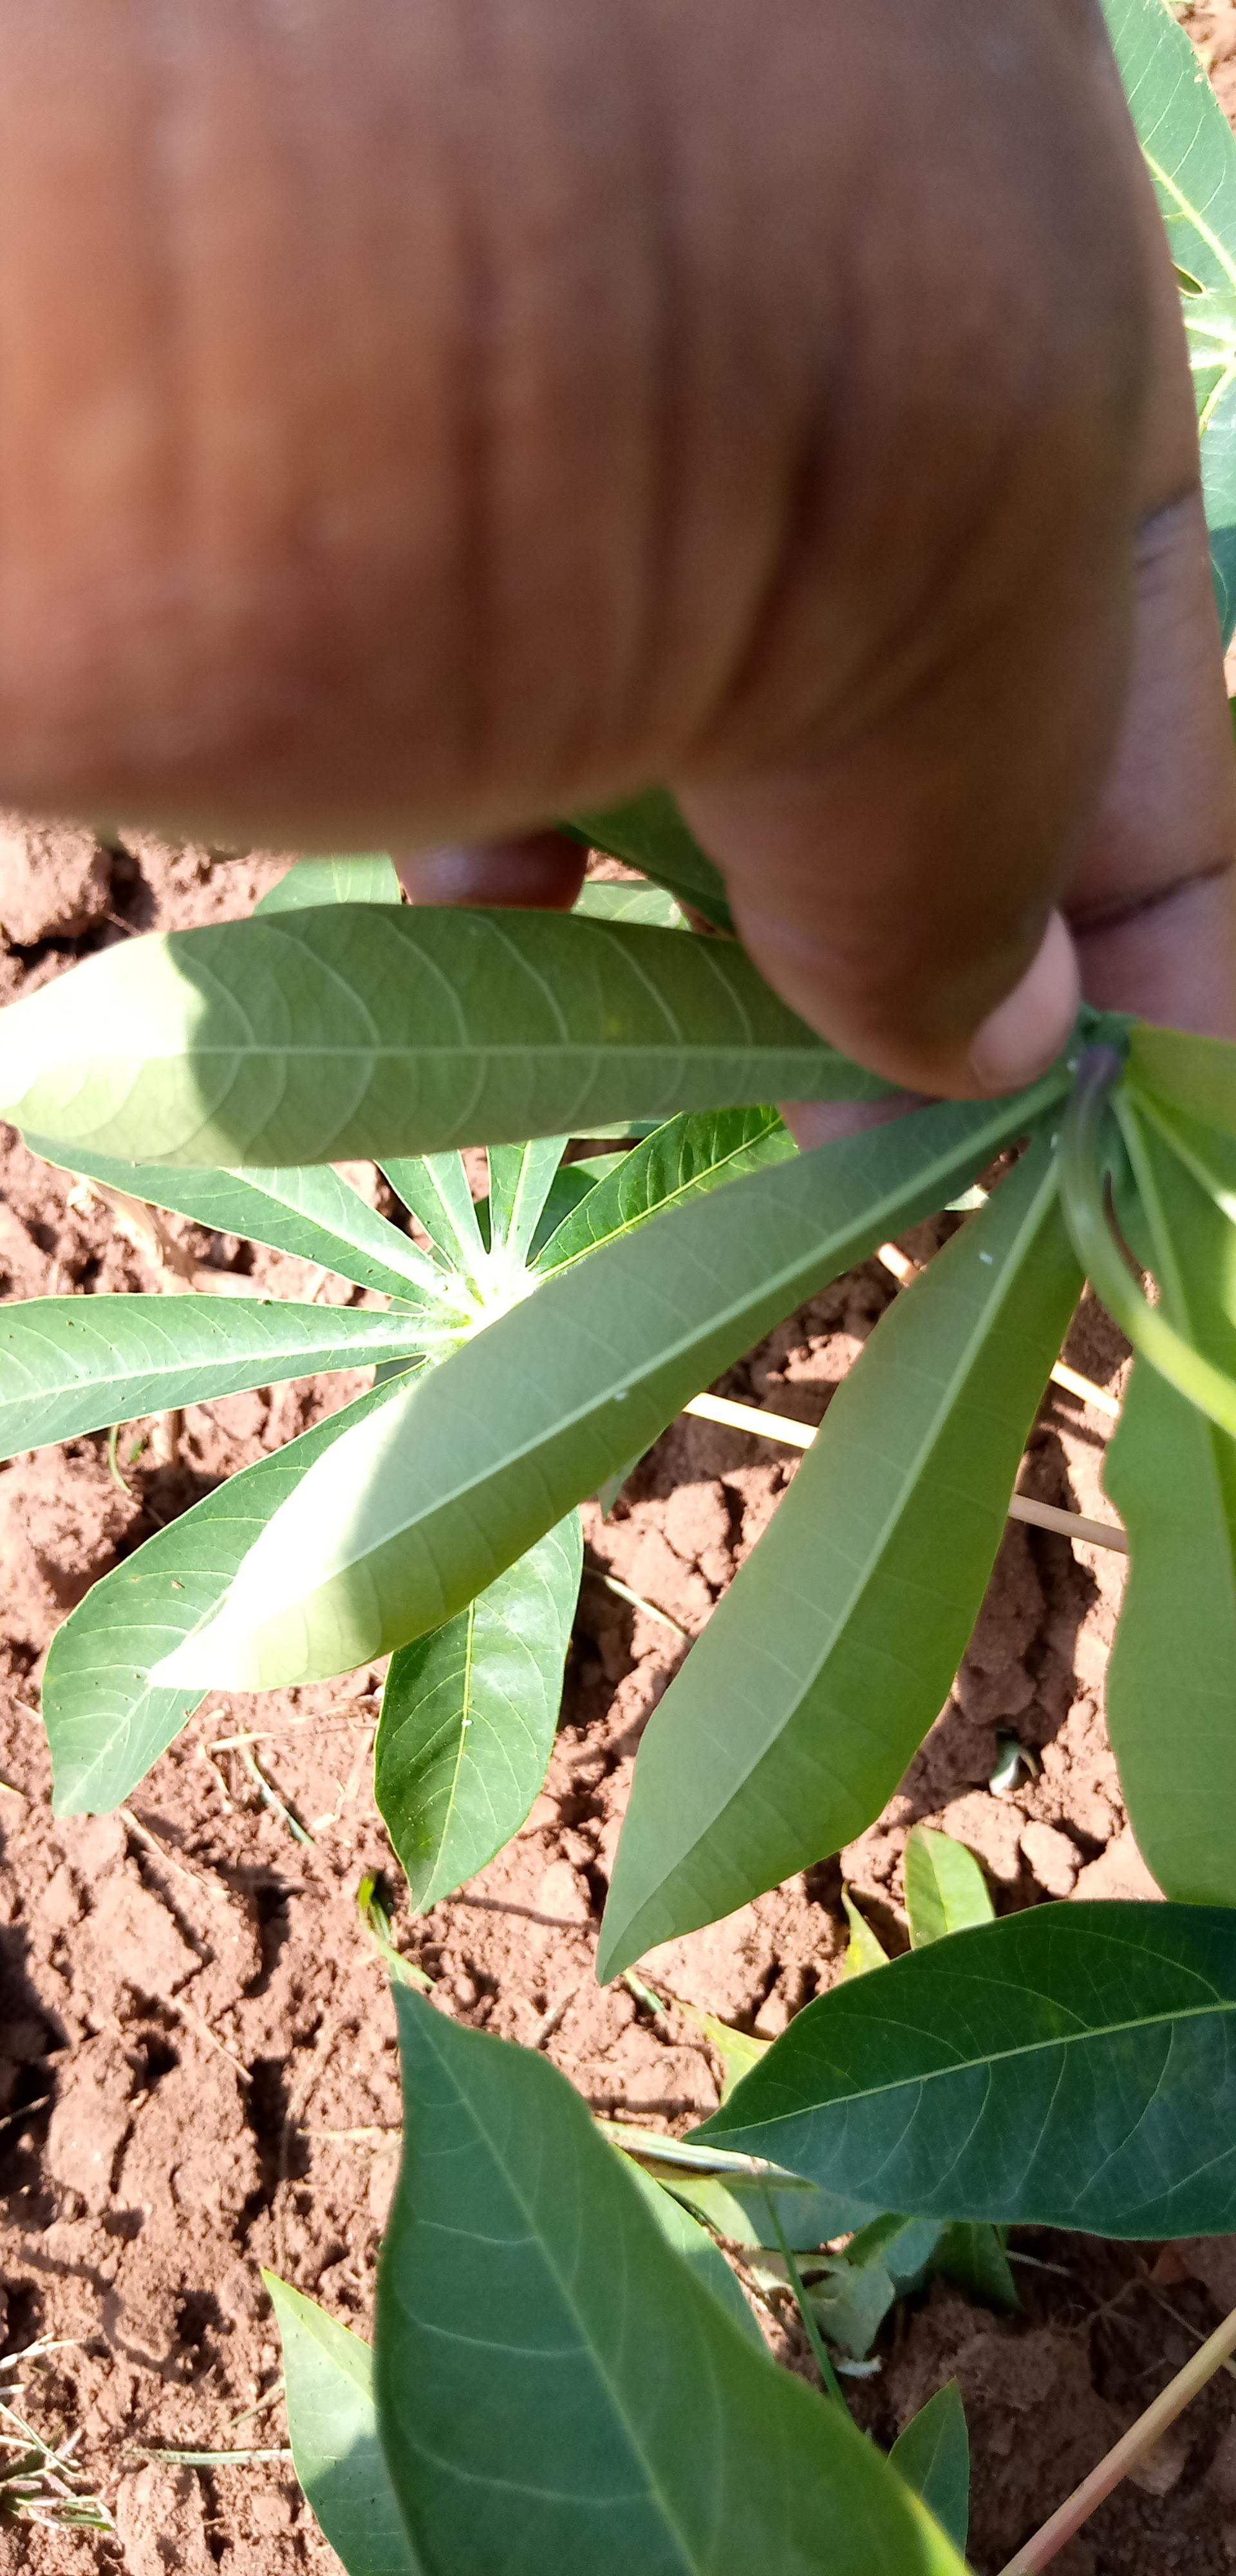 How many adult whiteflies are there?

4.